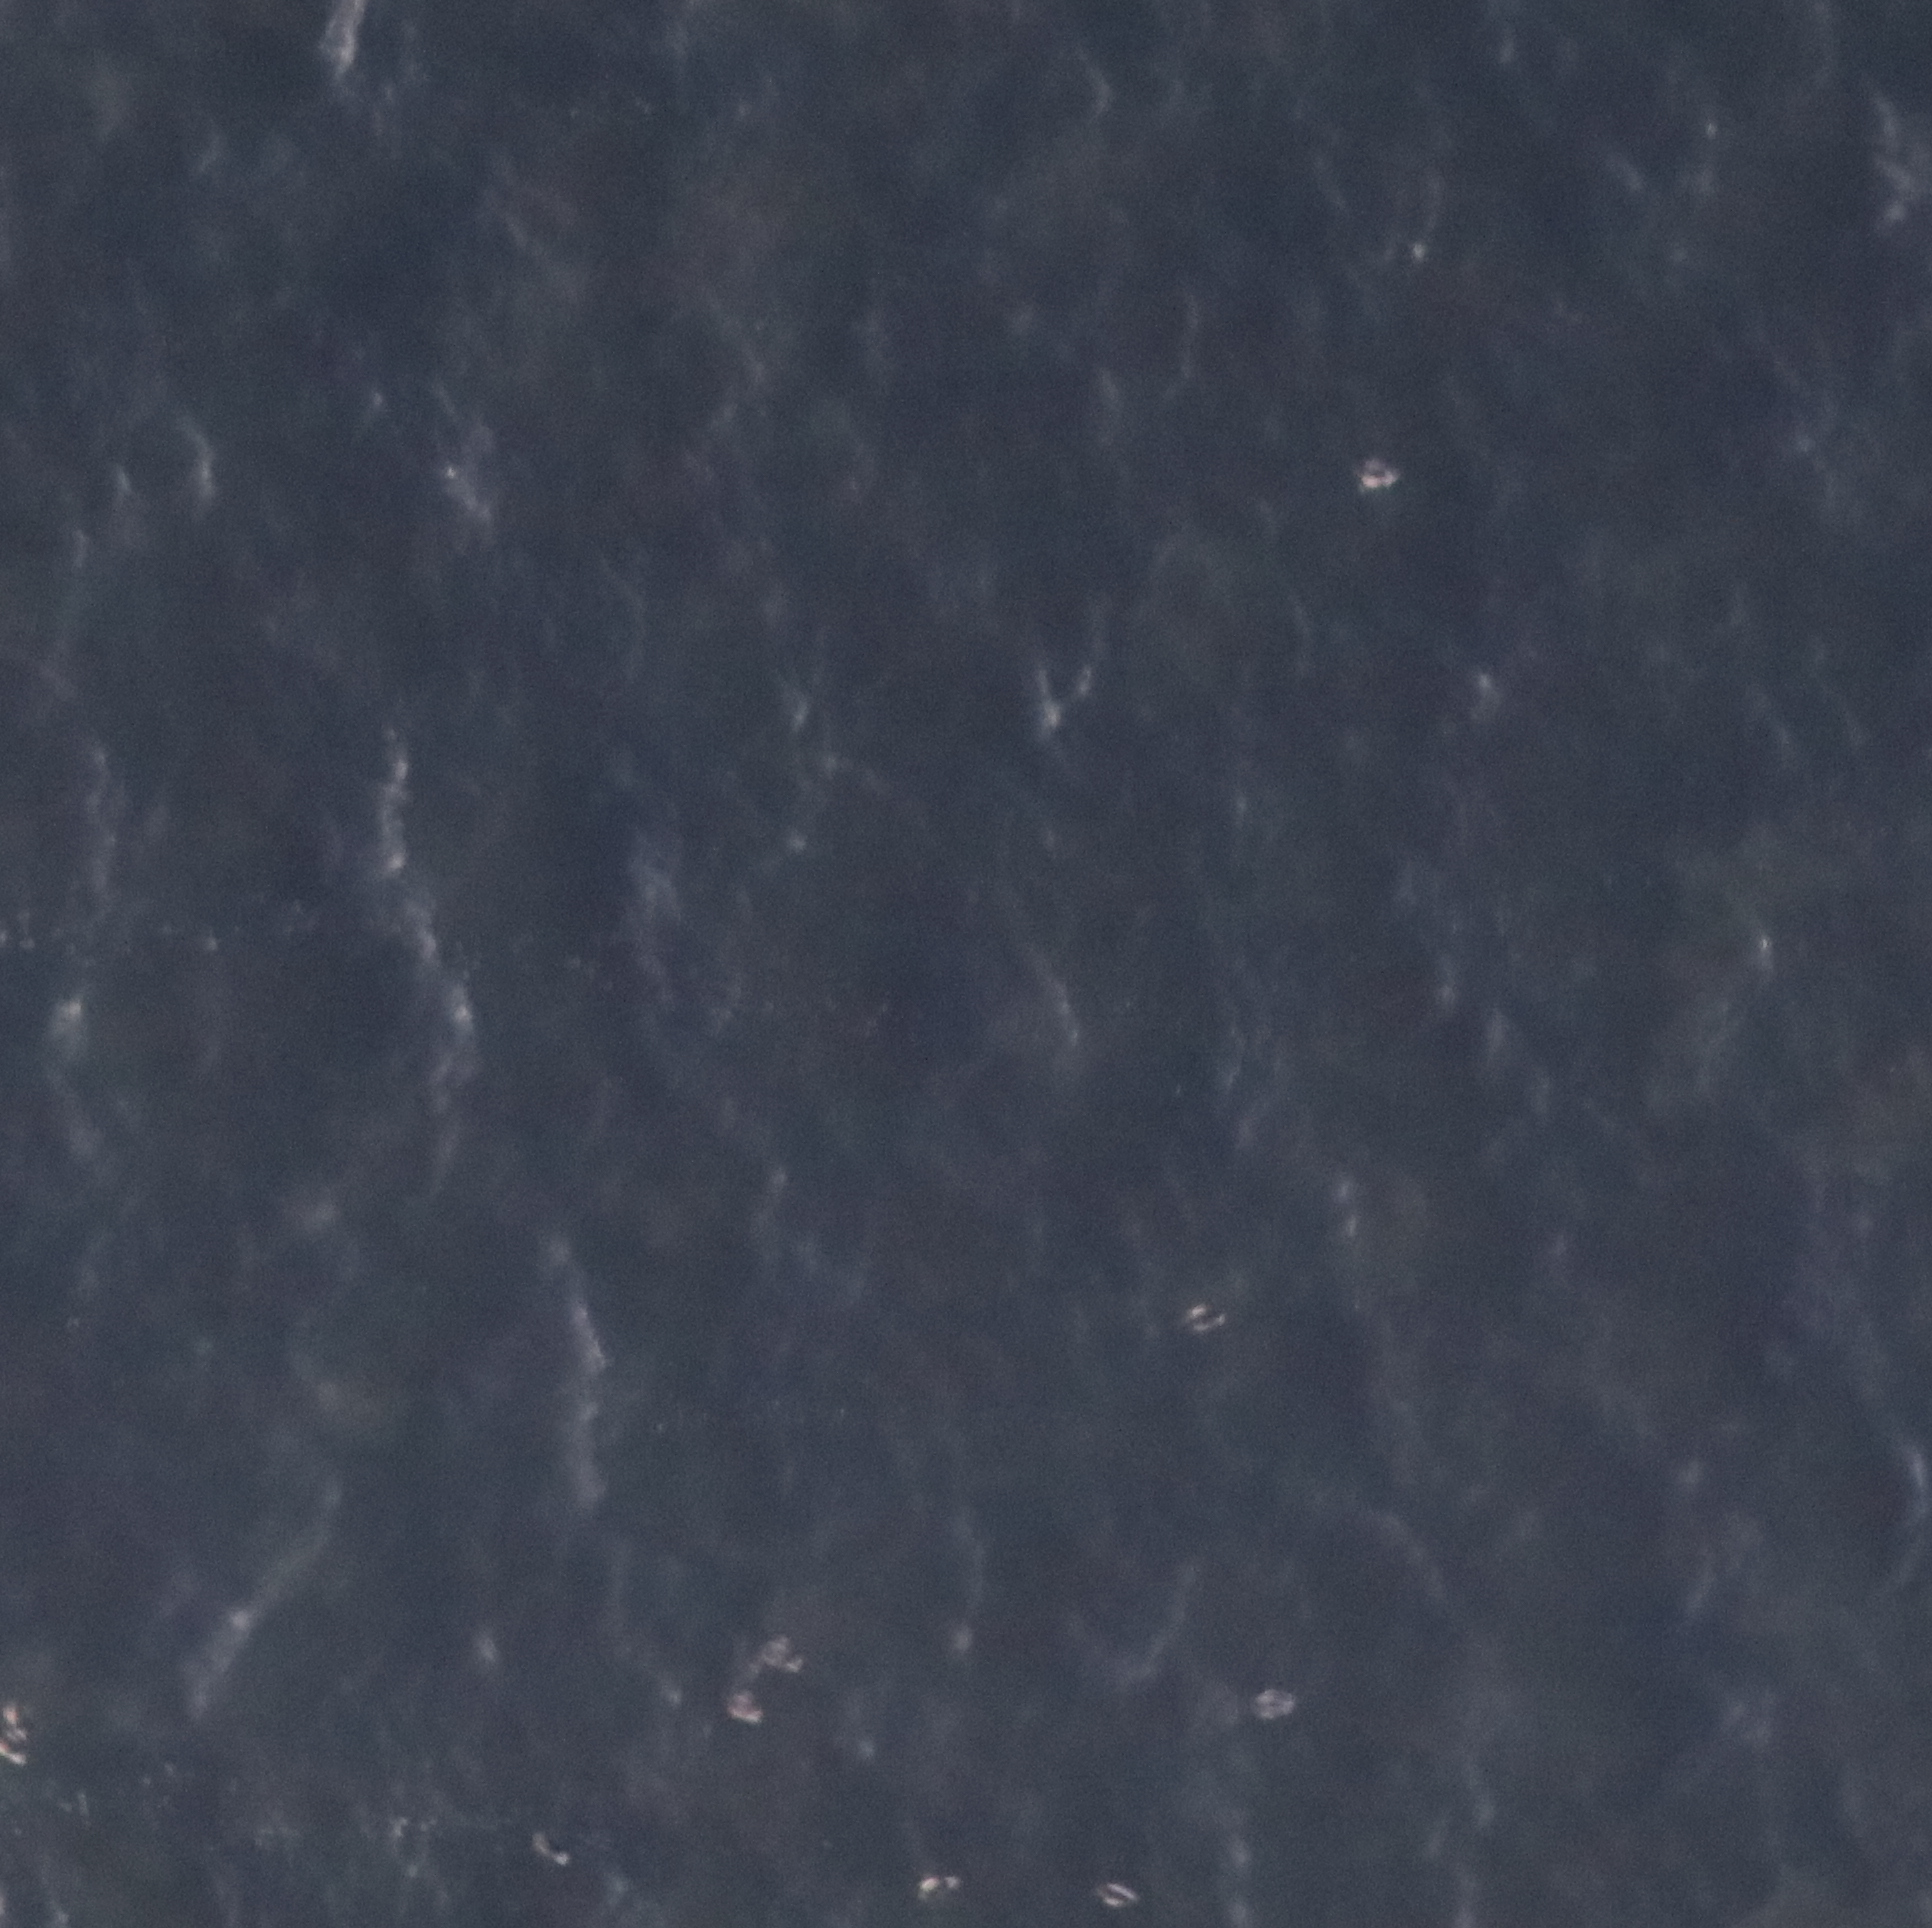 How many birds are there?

10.